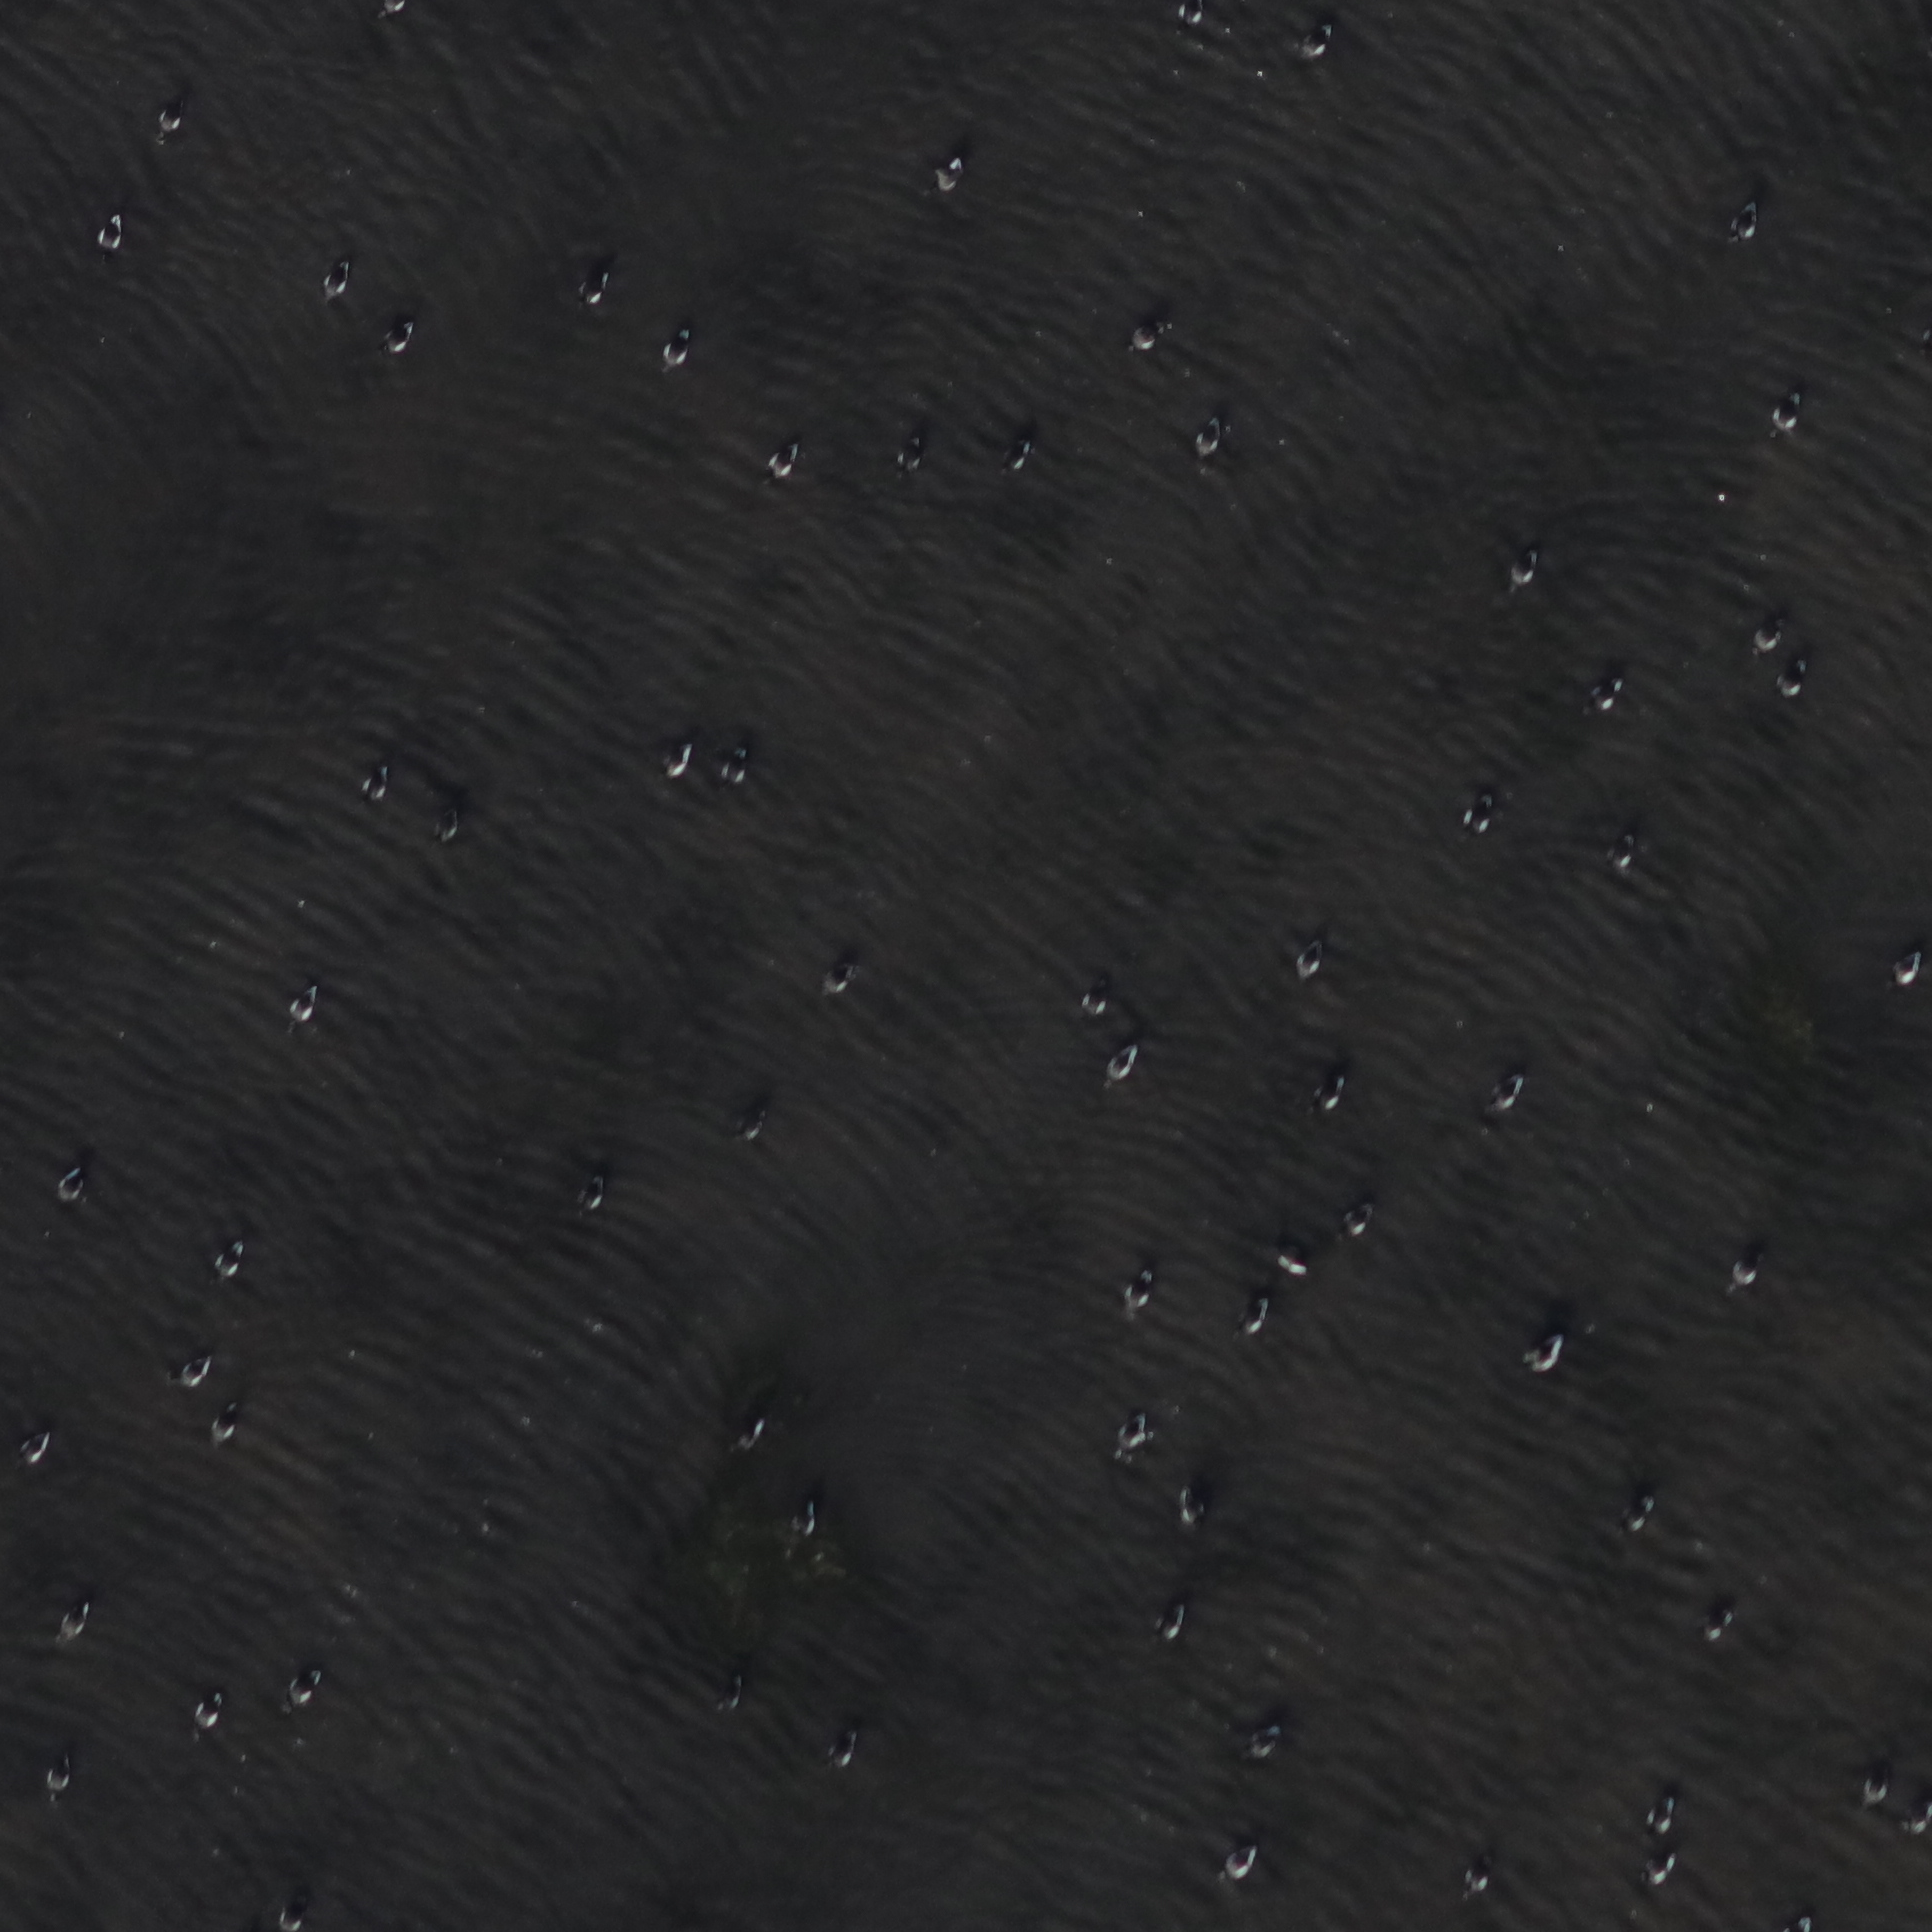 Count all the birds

70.